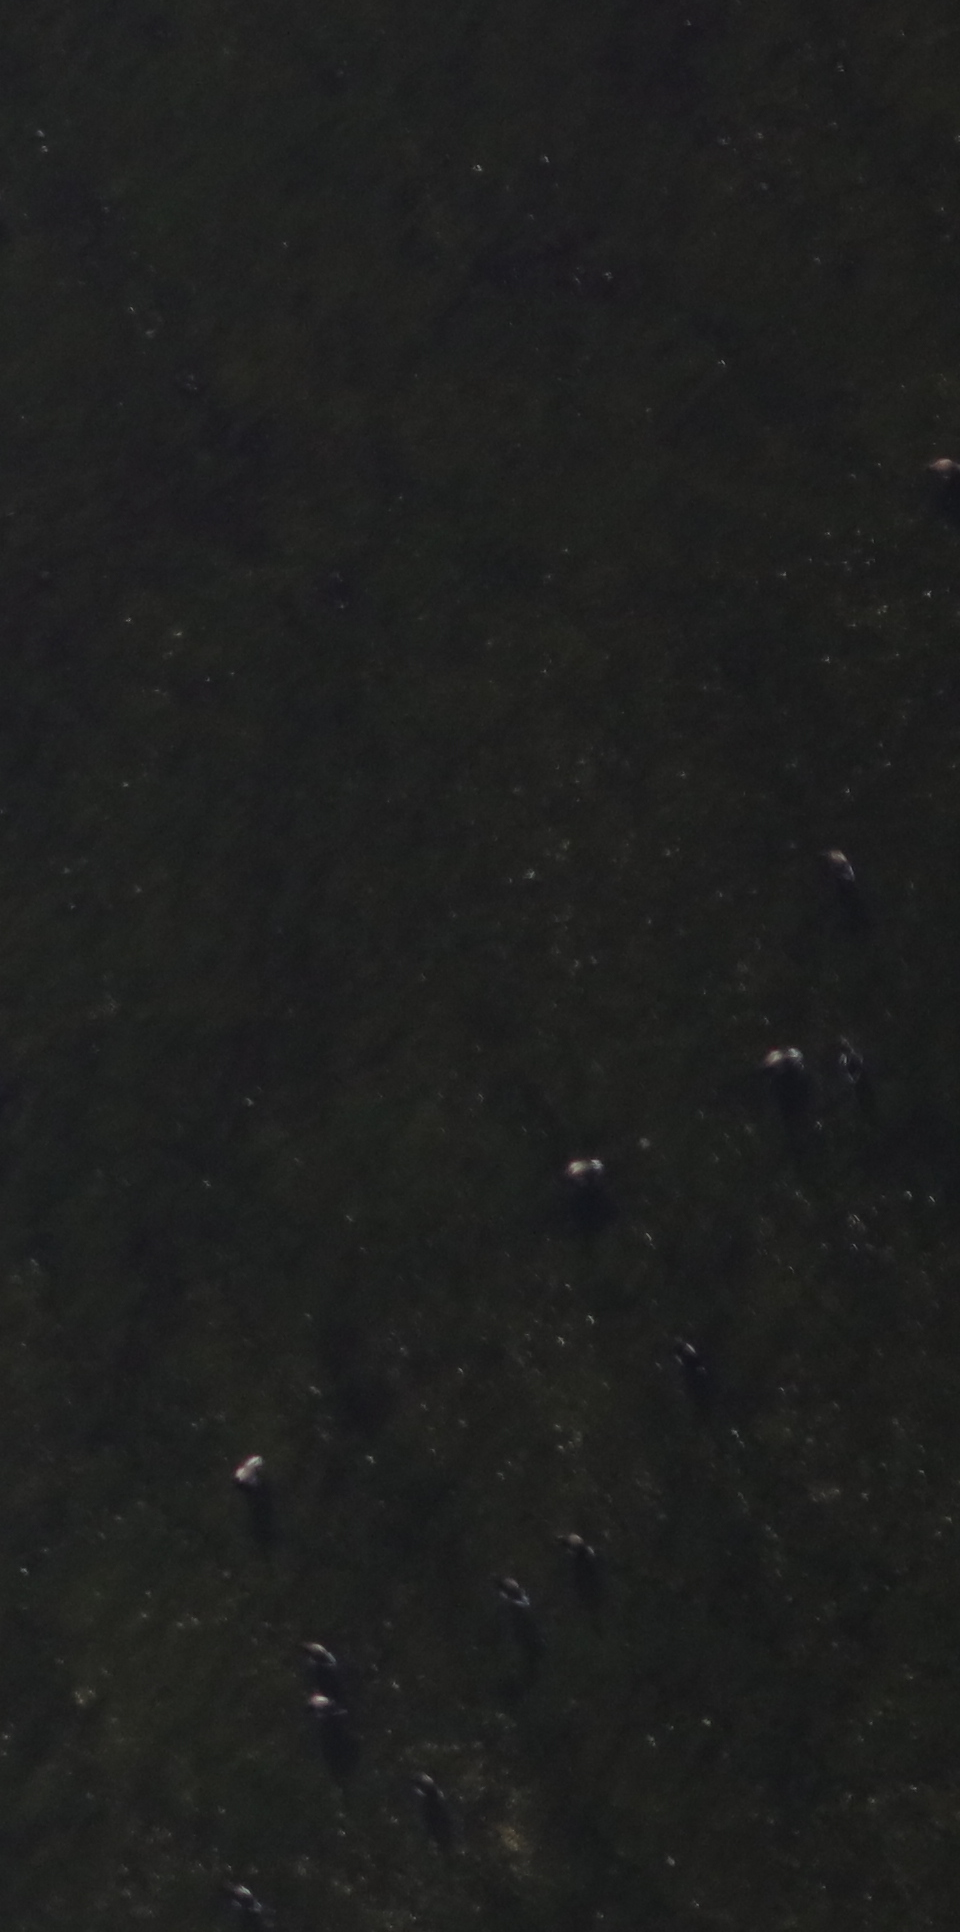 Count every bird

13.